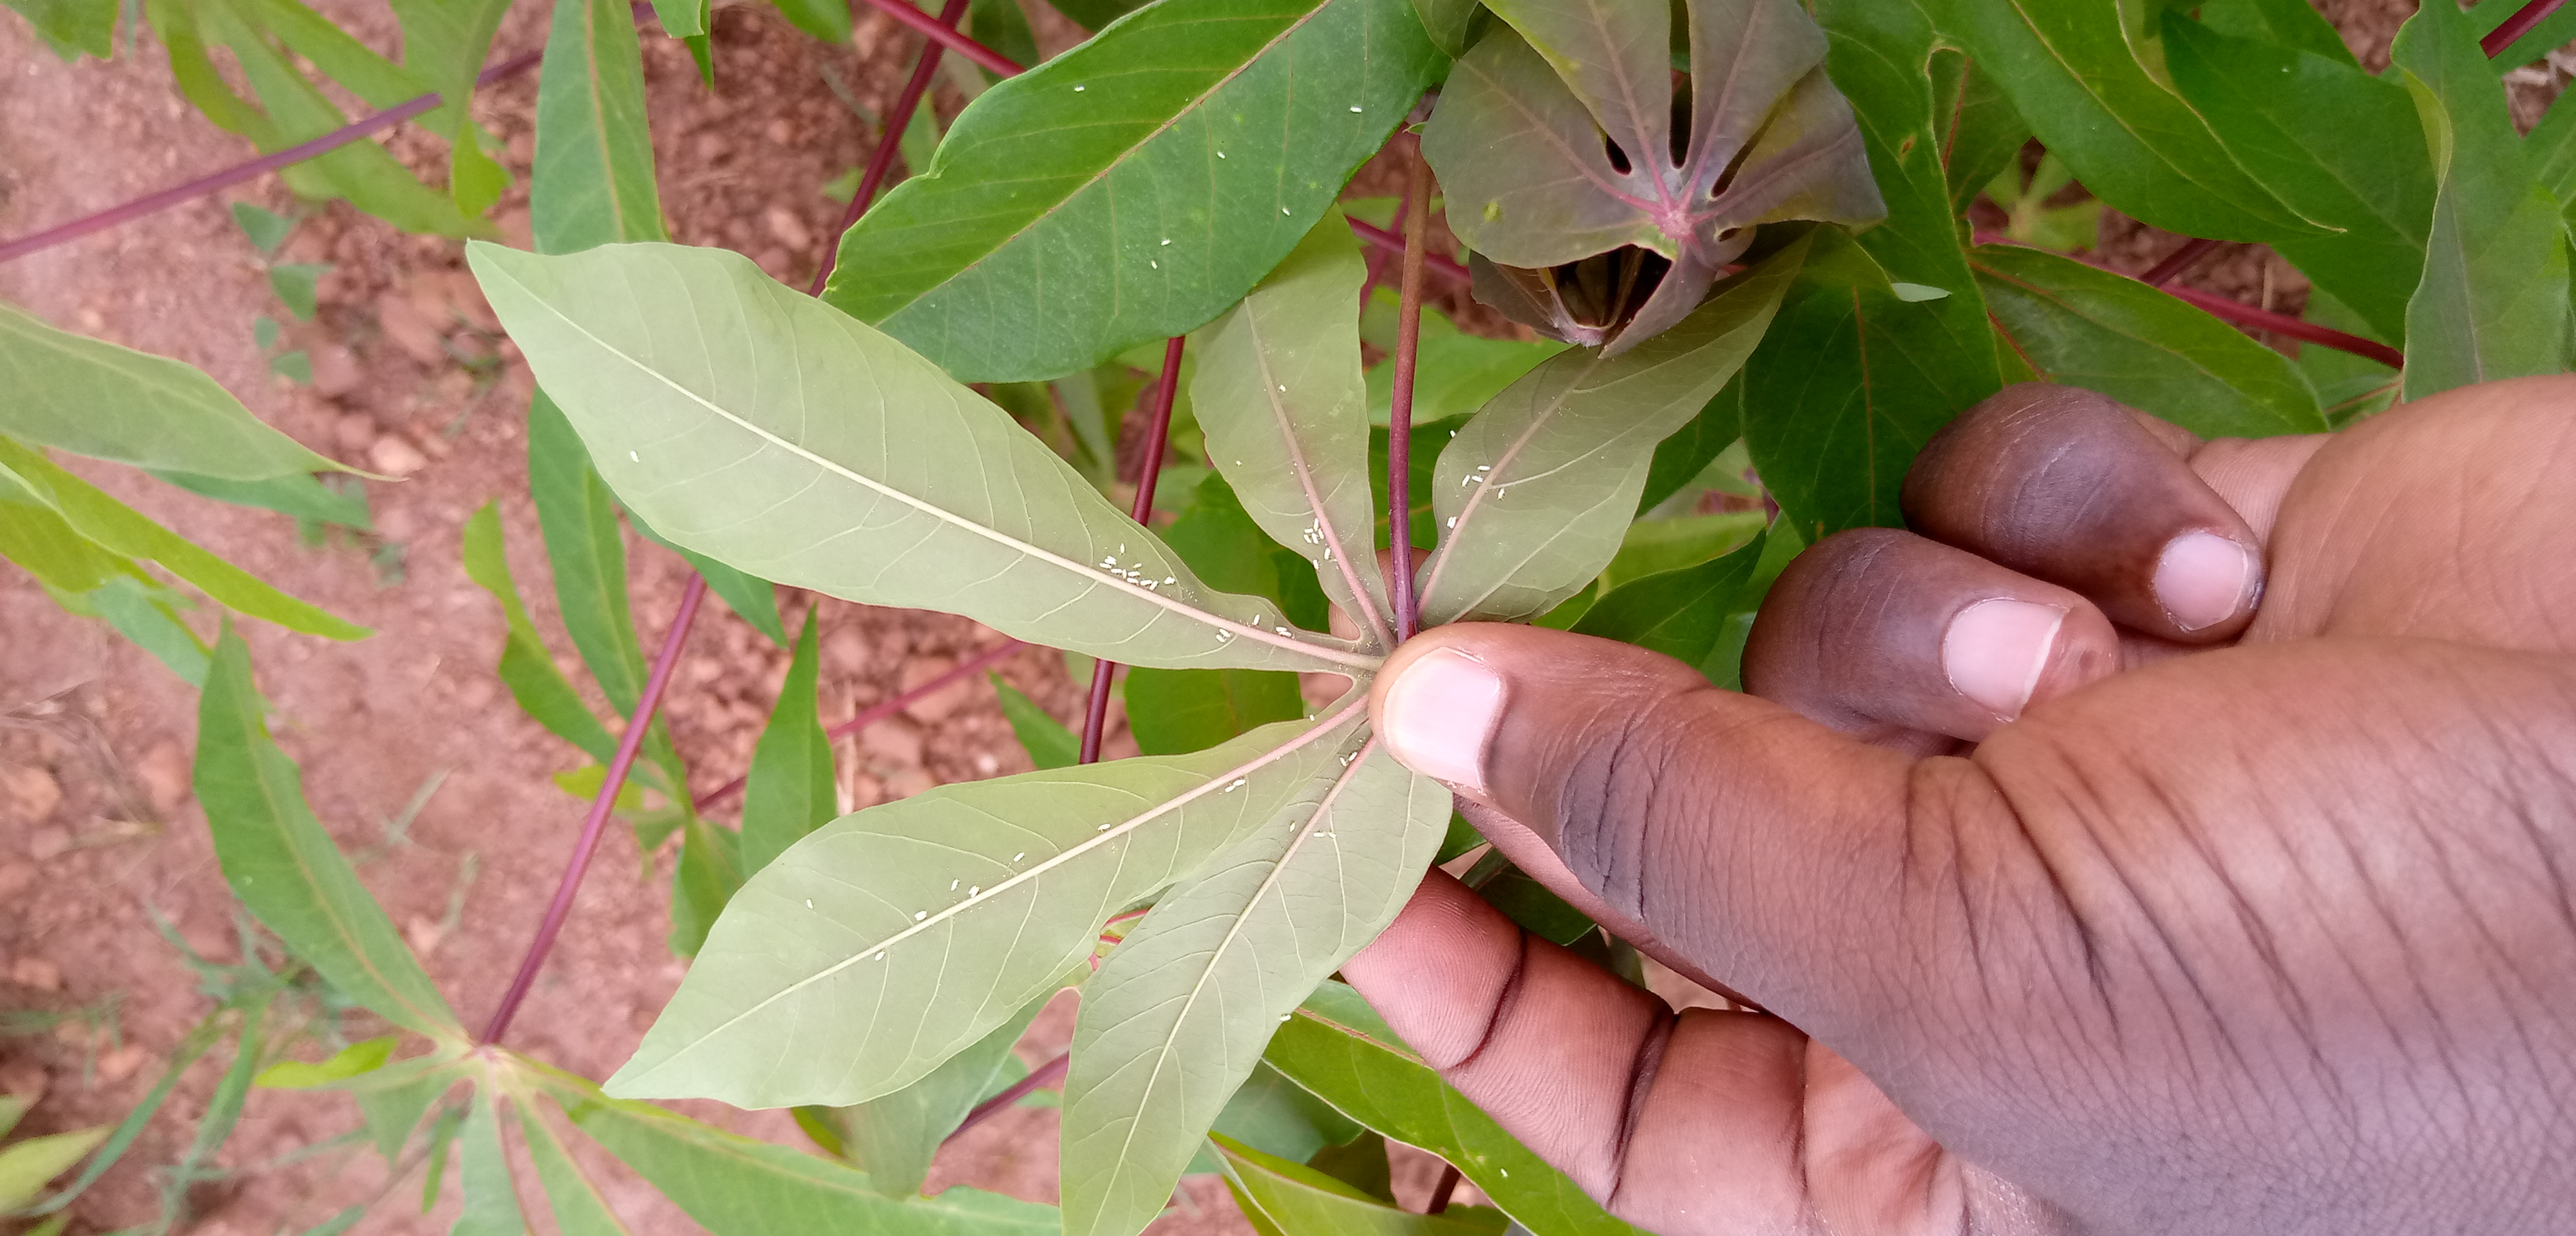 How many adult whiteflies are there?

60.